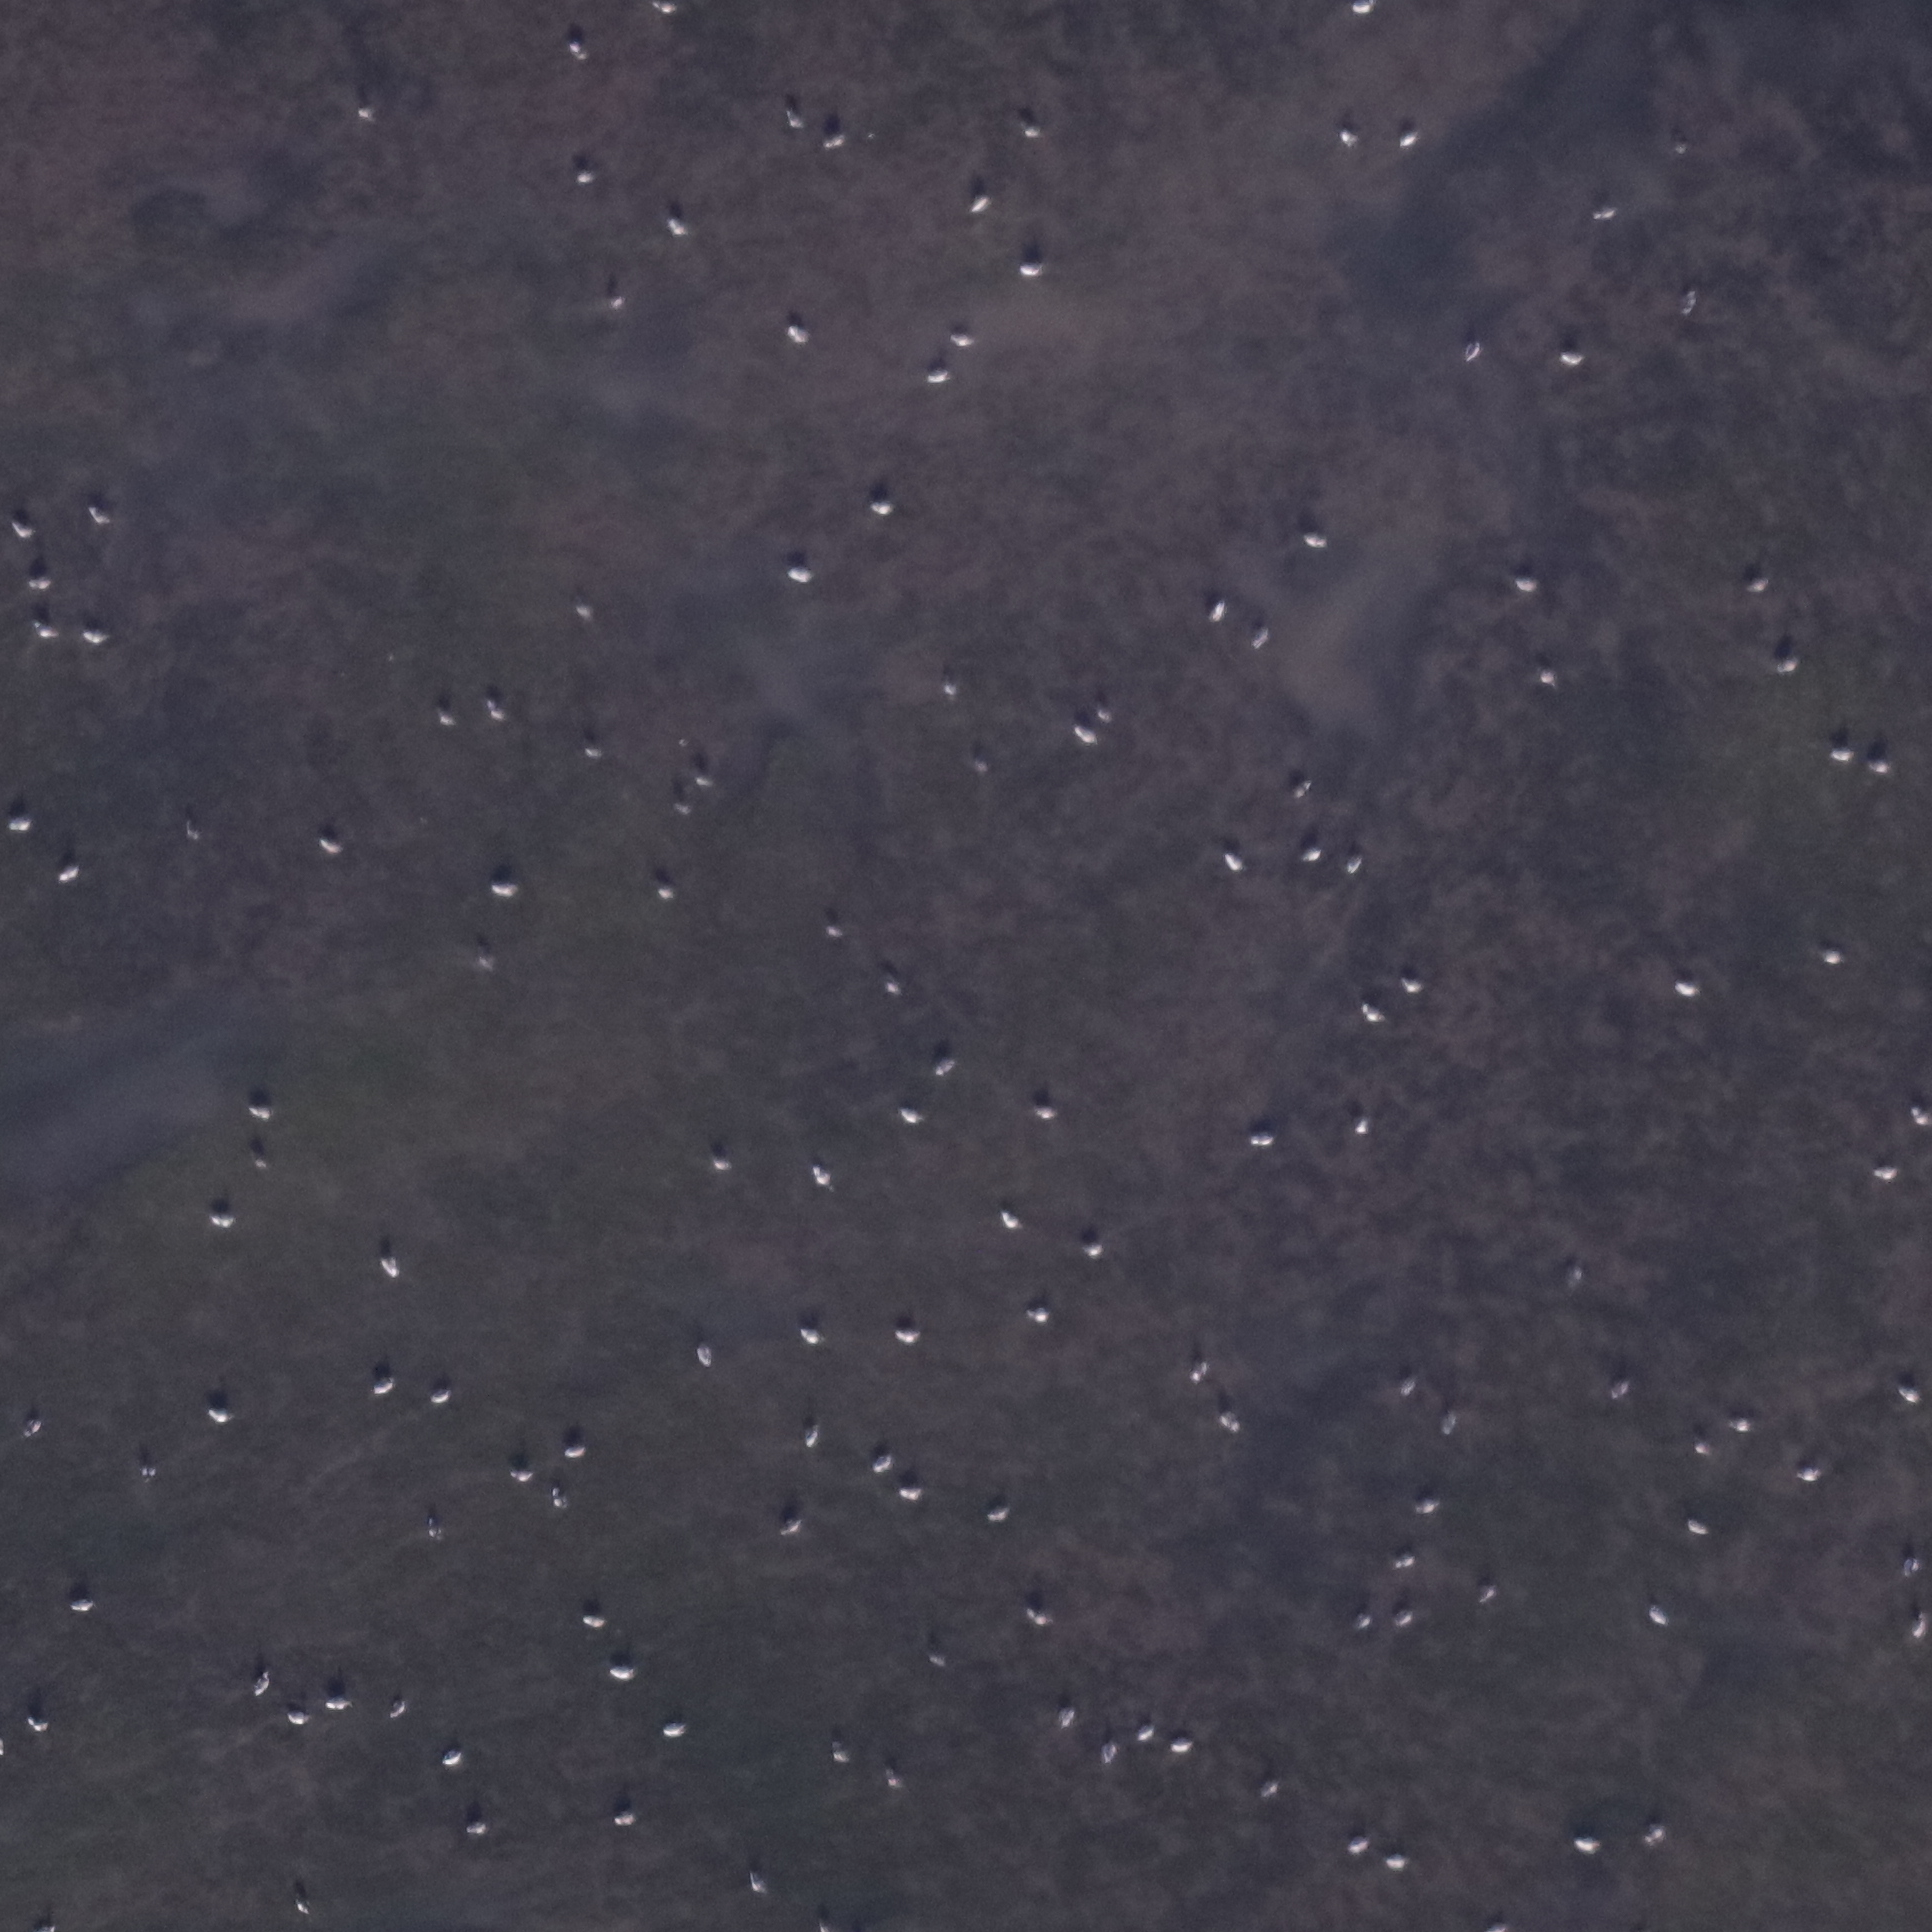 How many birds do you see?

146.